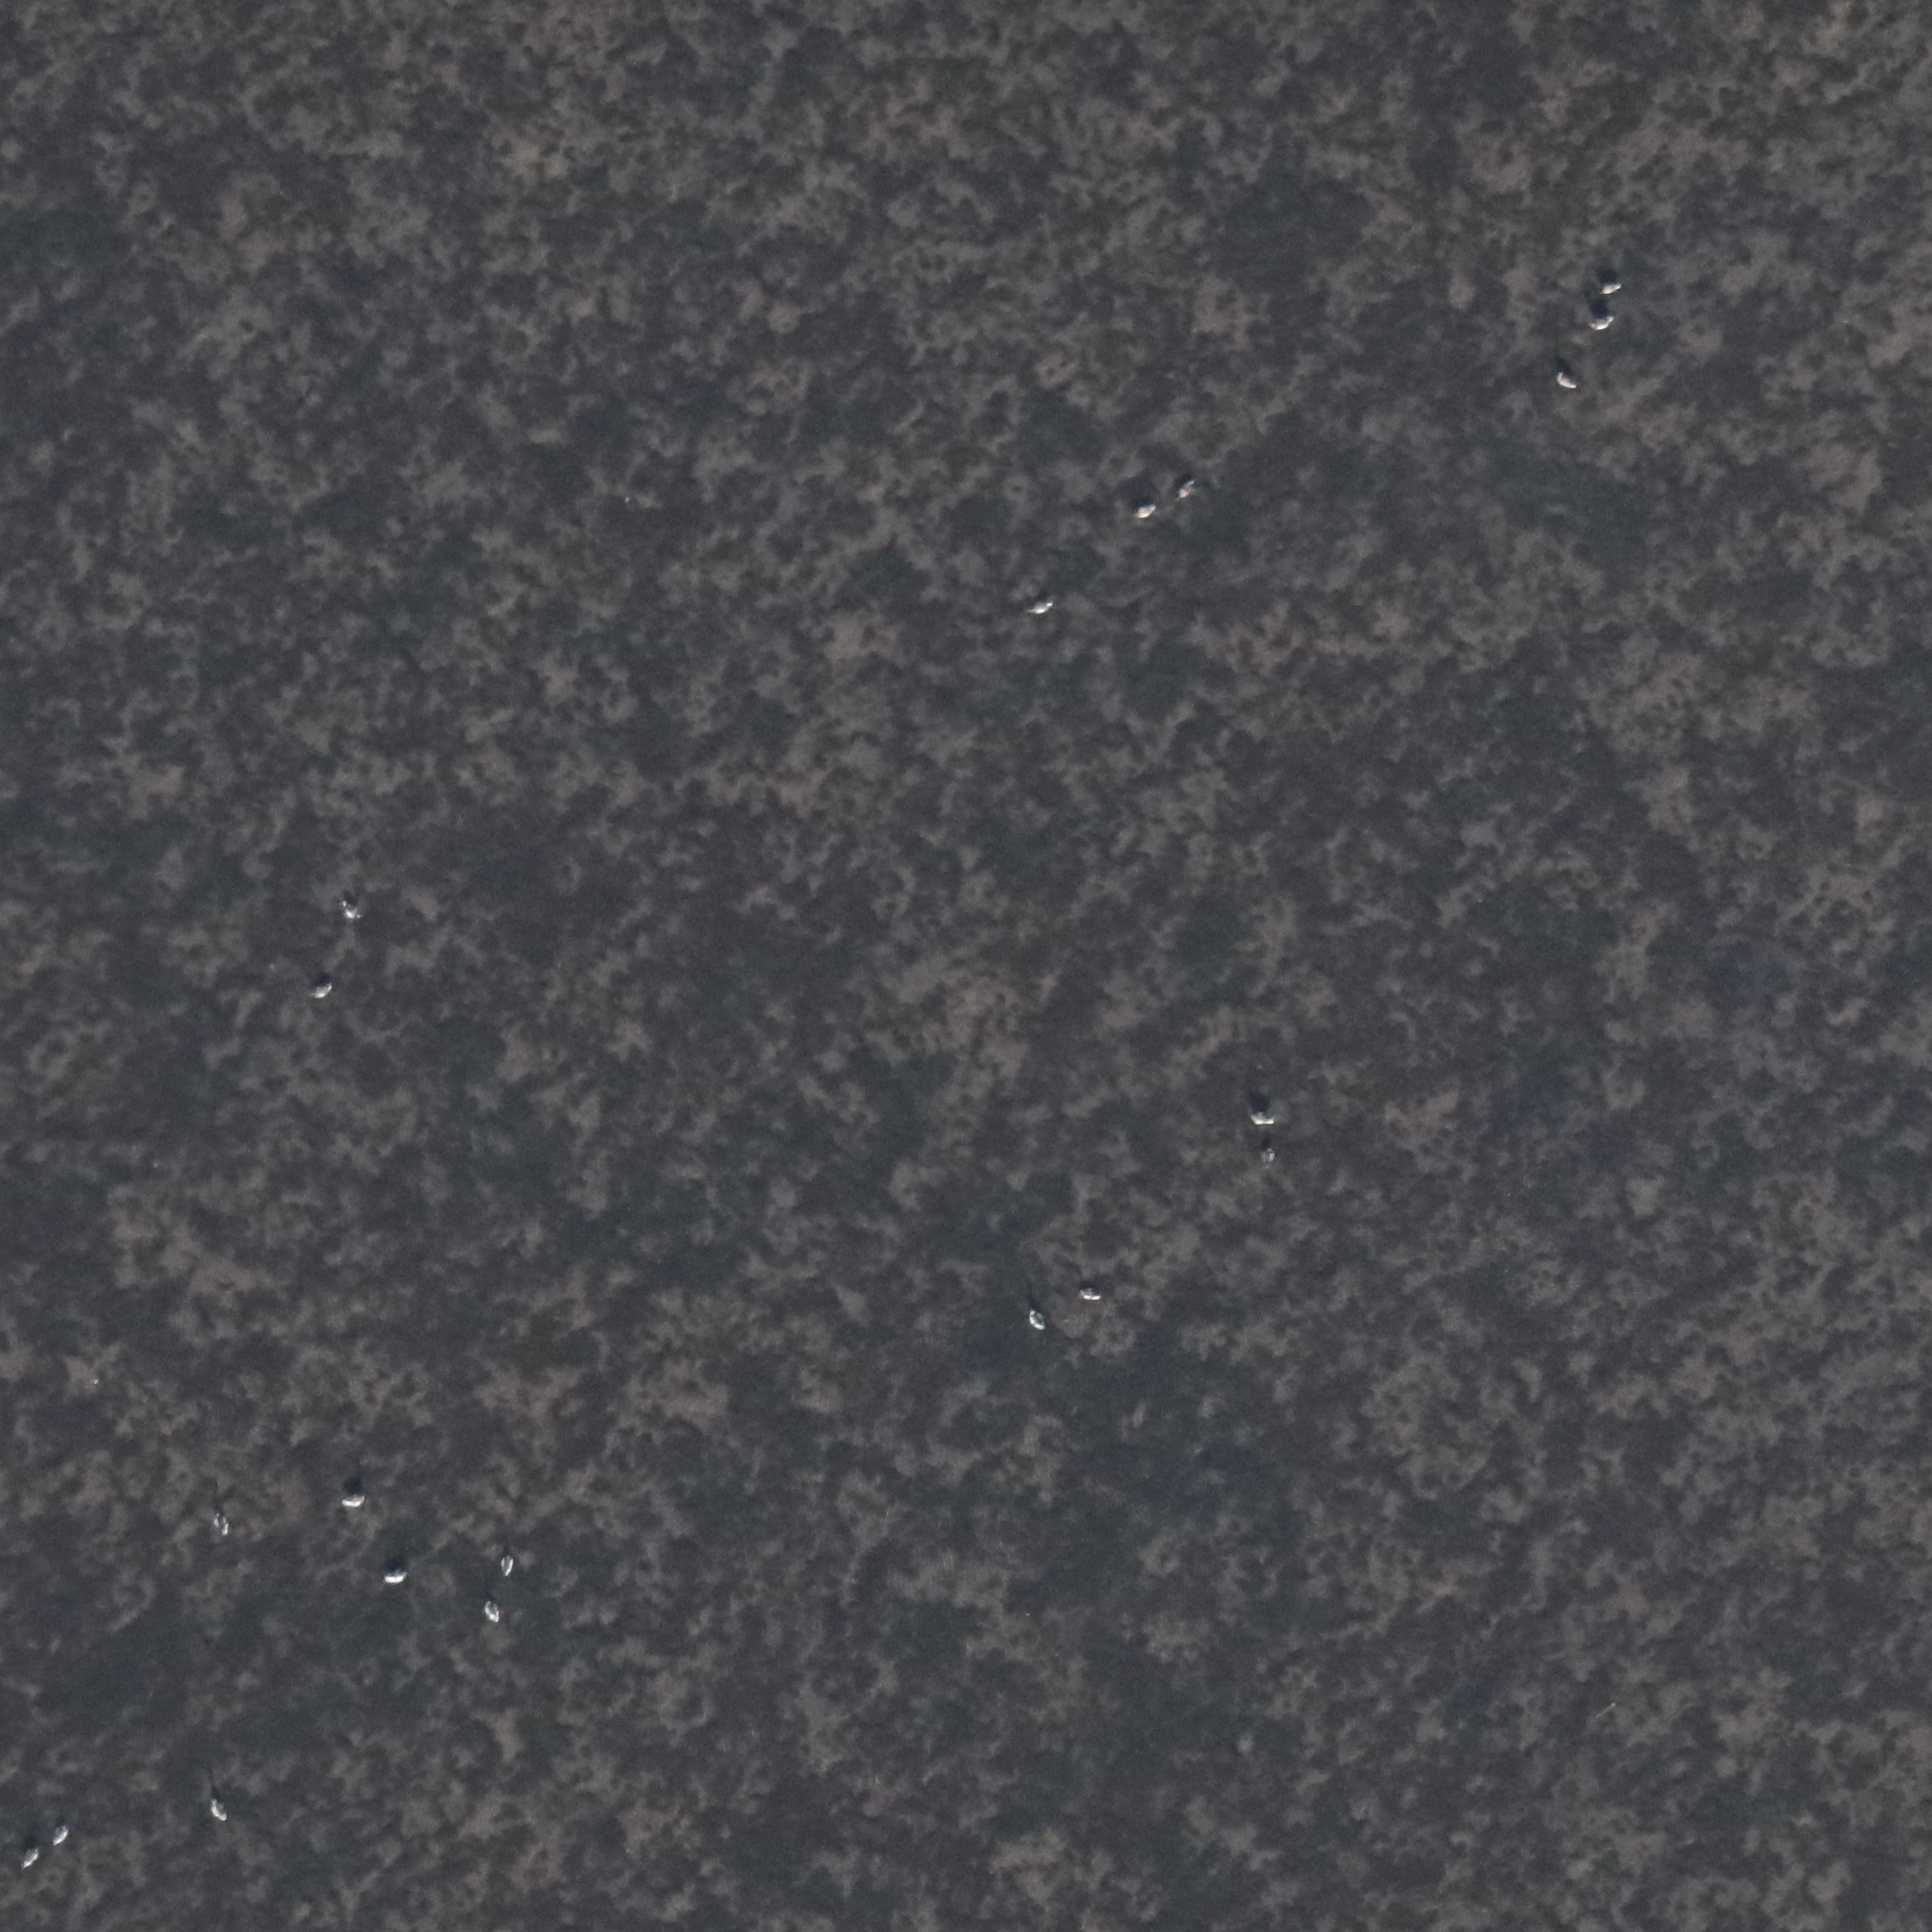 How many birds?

20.